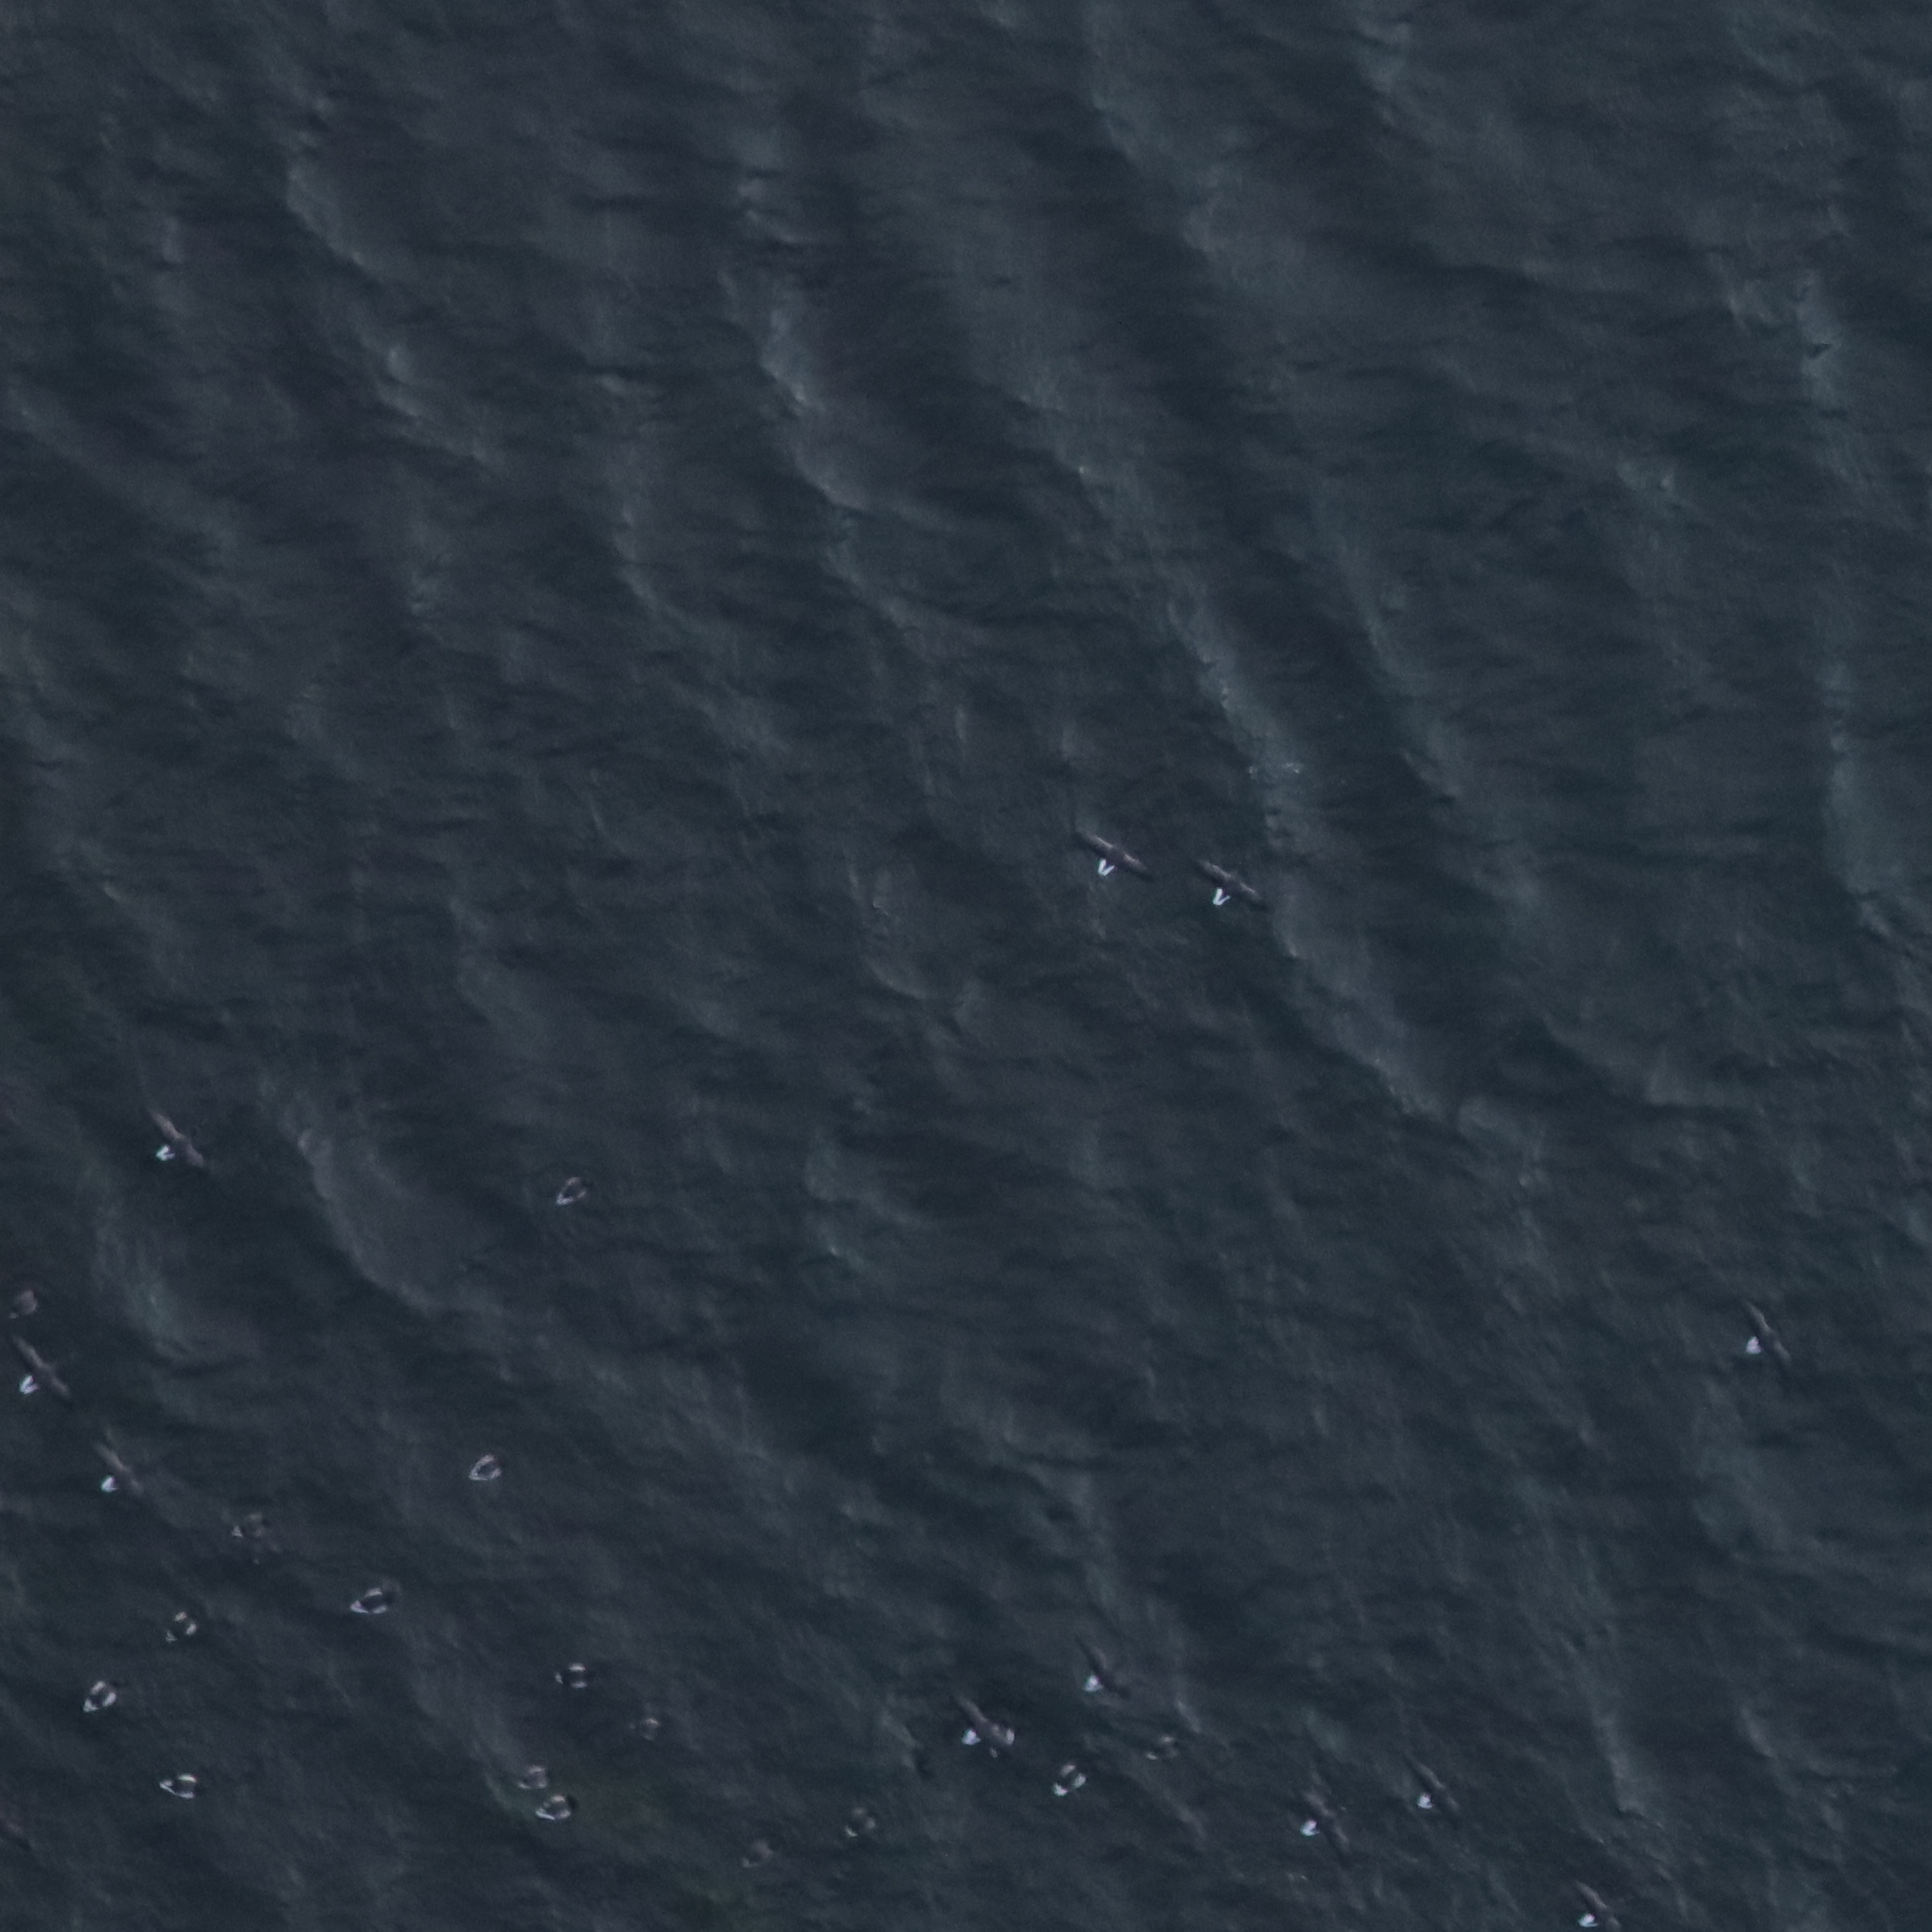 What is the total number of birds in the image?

27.